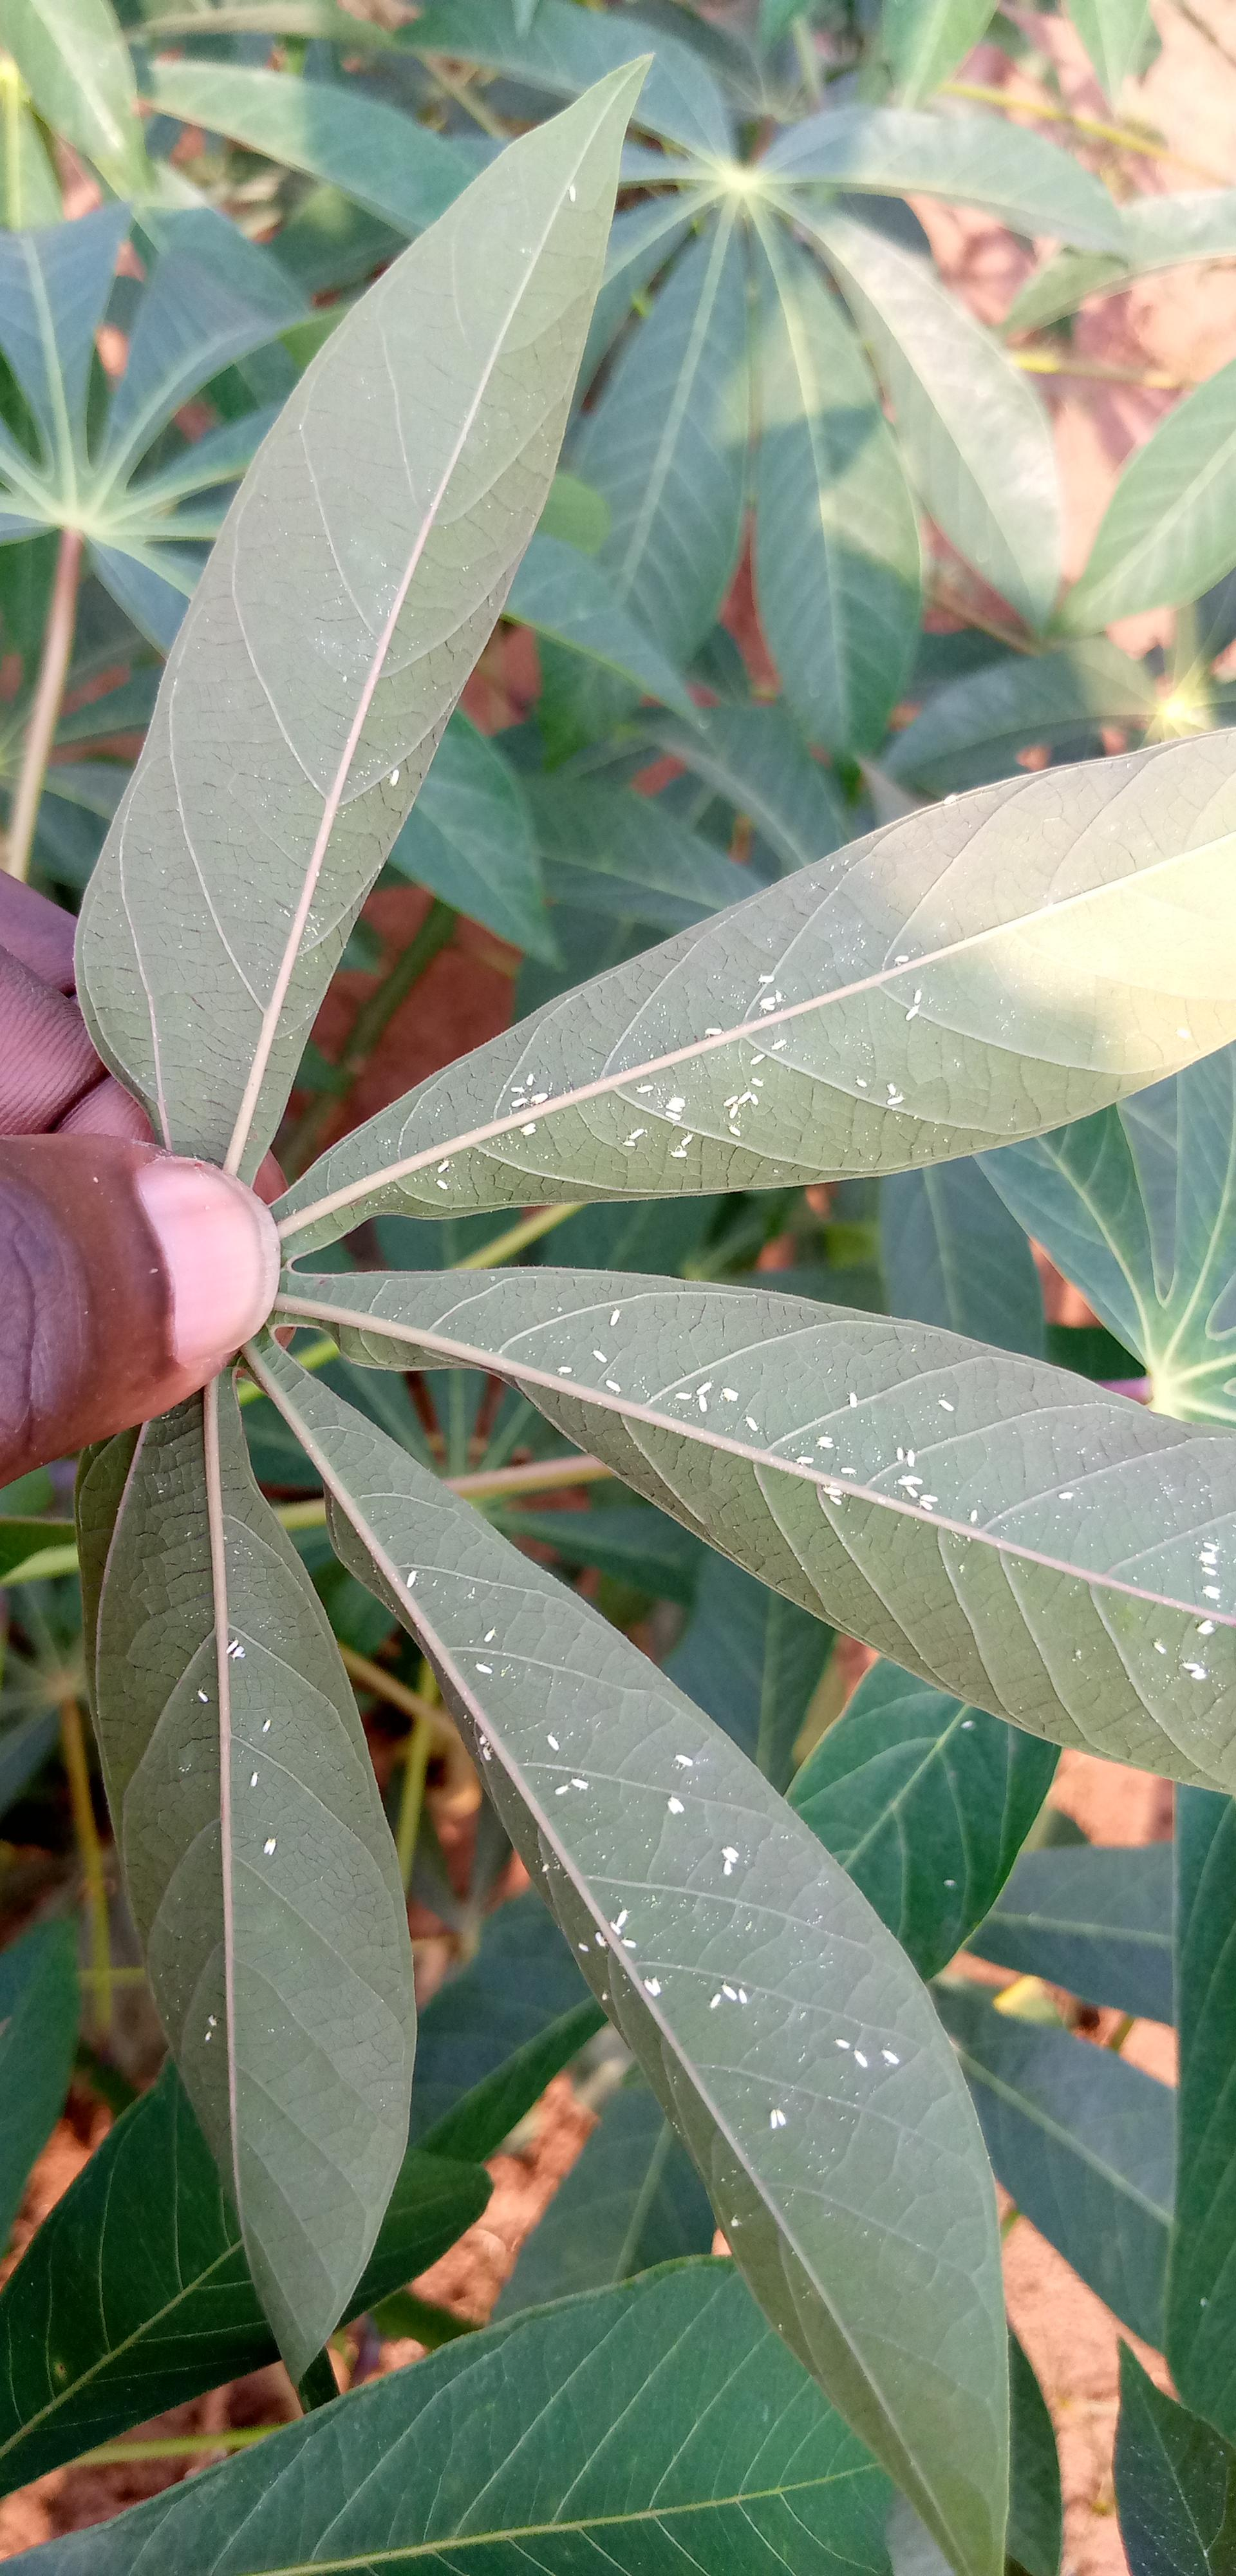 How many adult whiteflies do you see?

102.